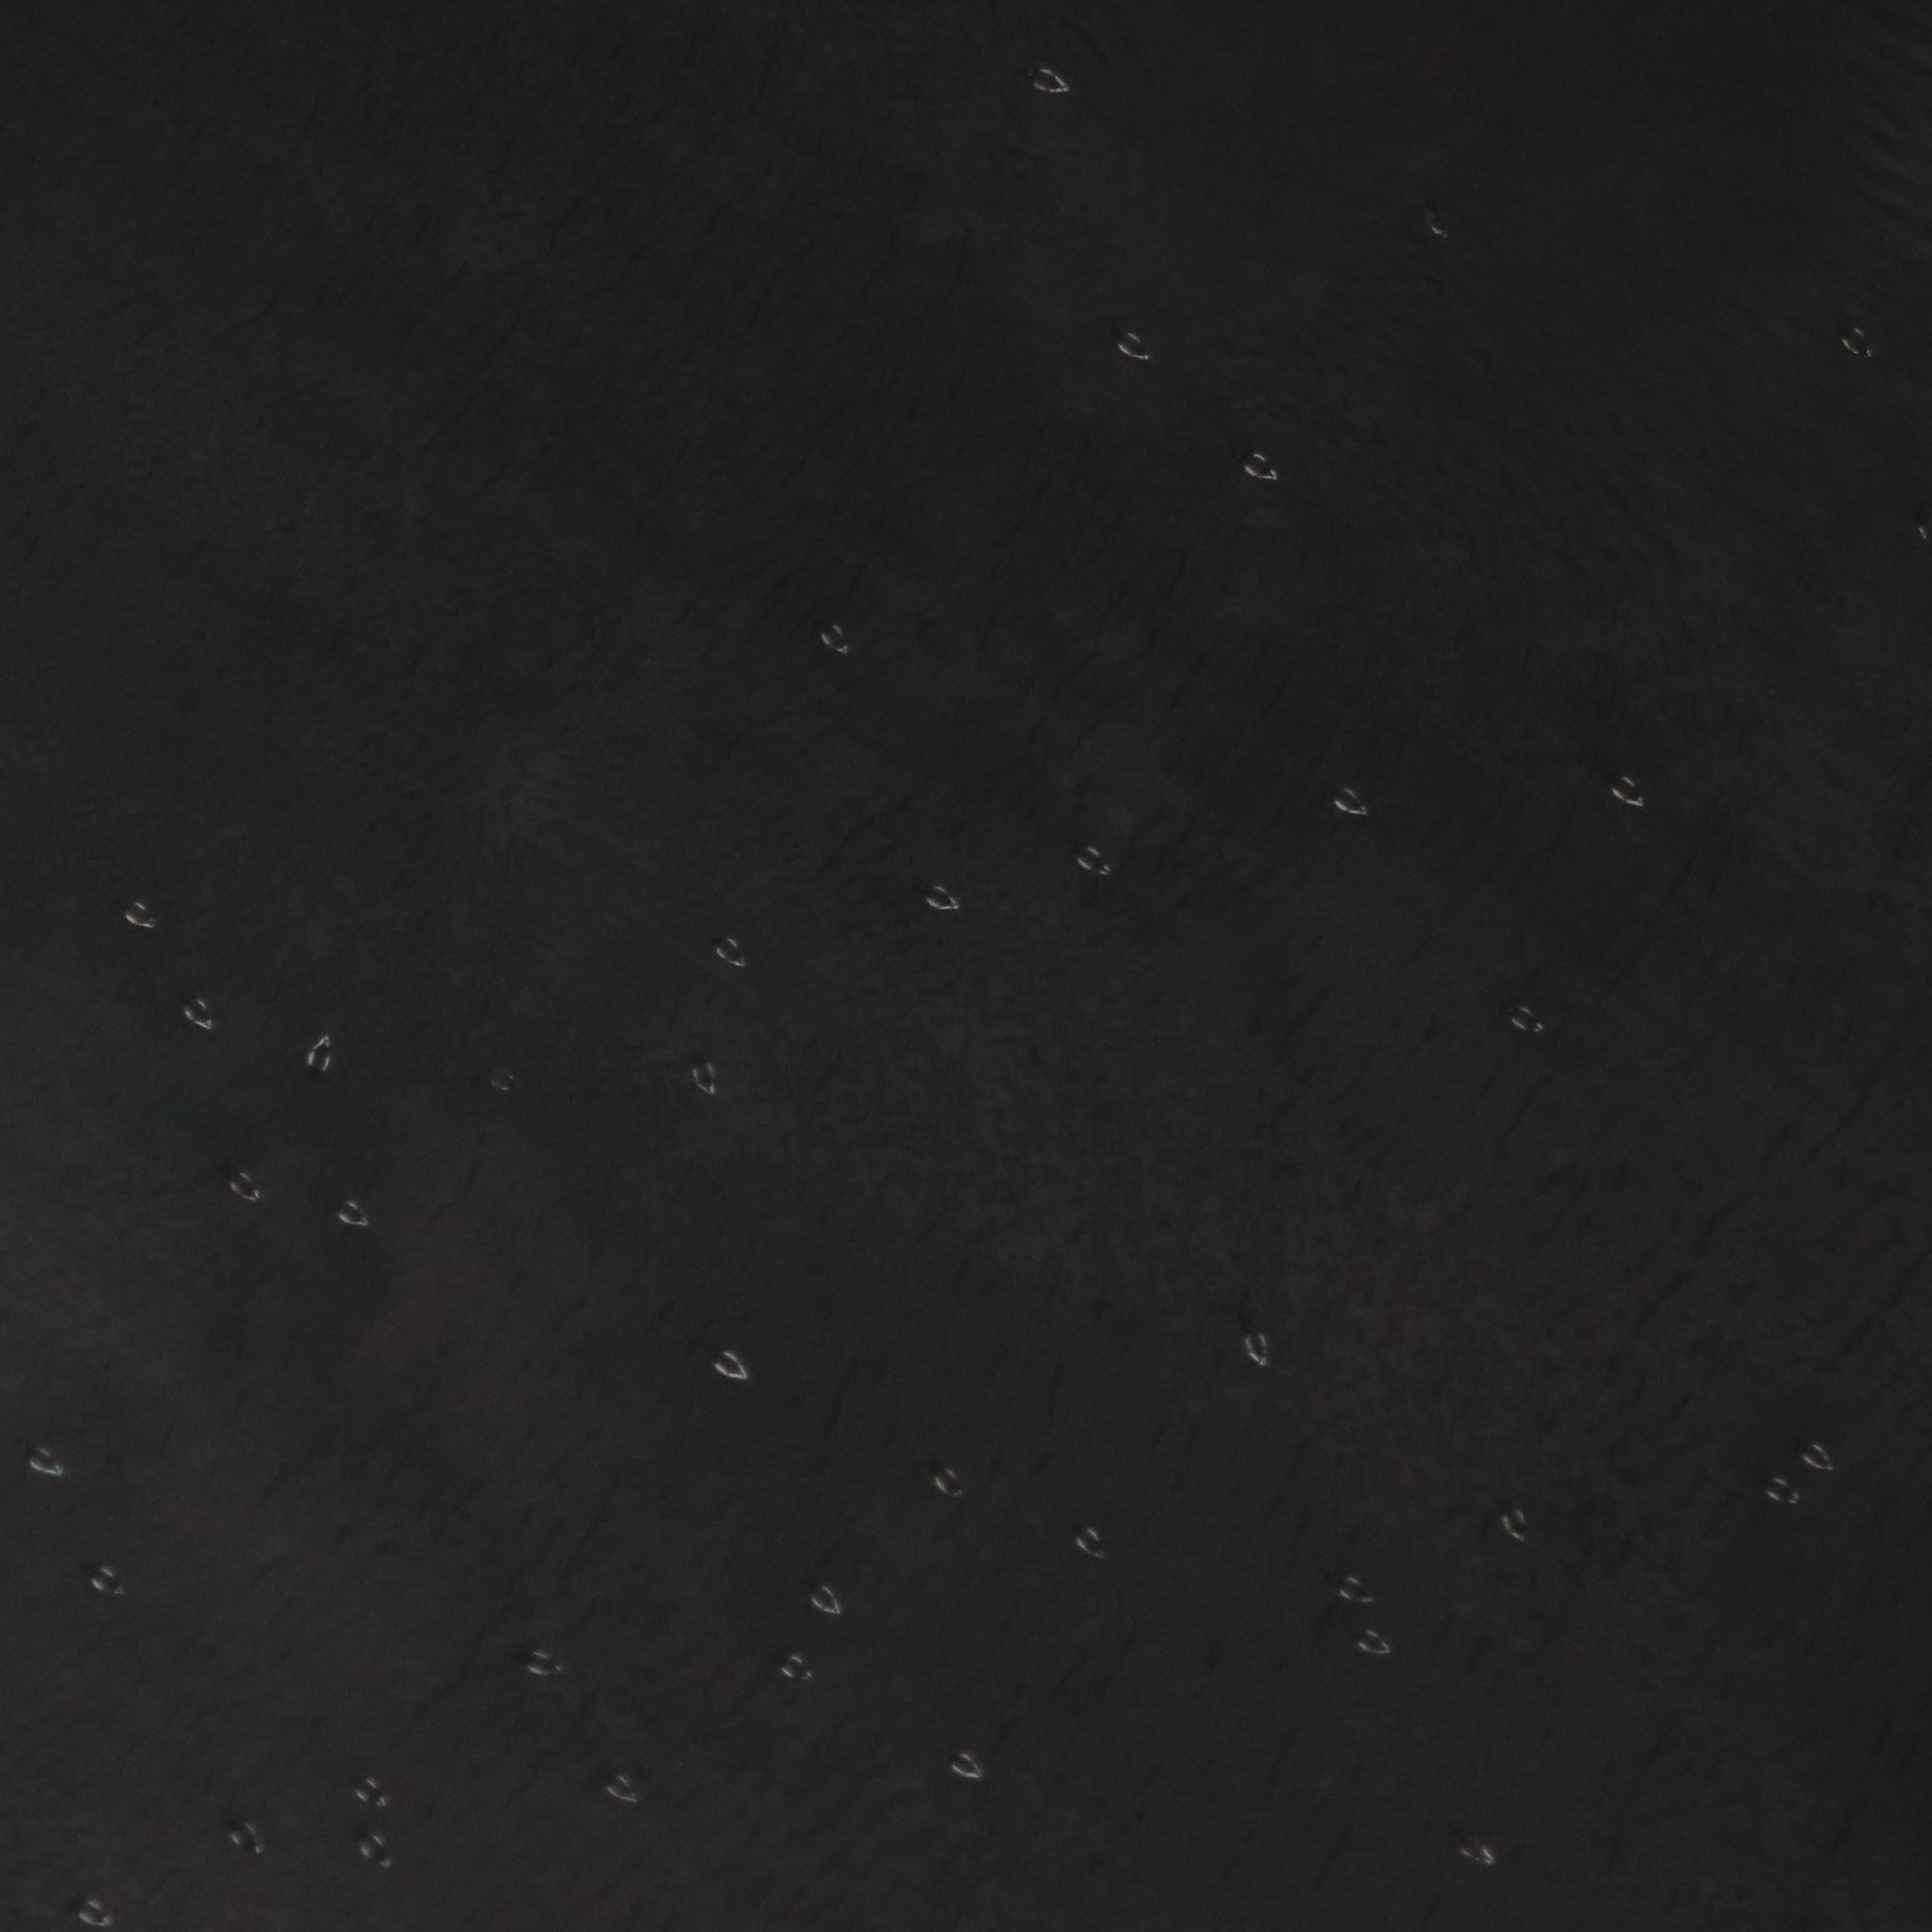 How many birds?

39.